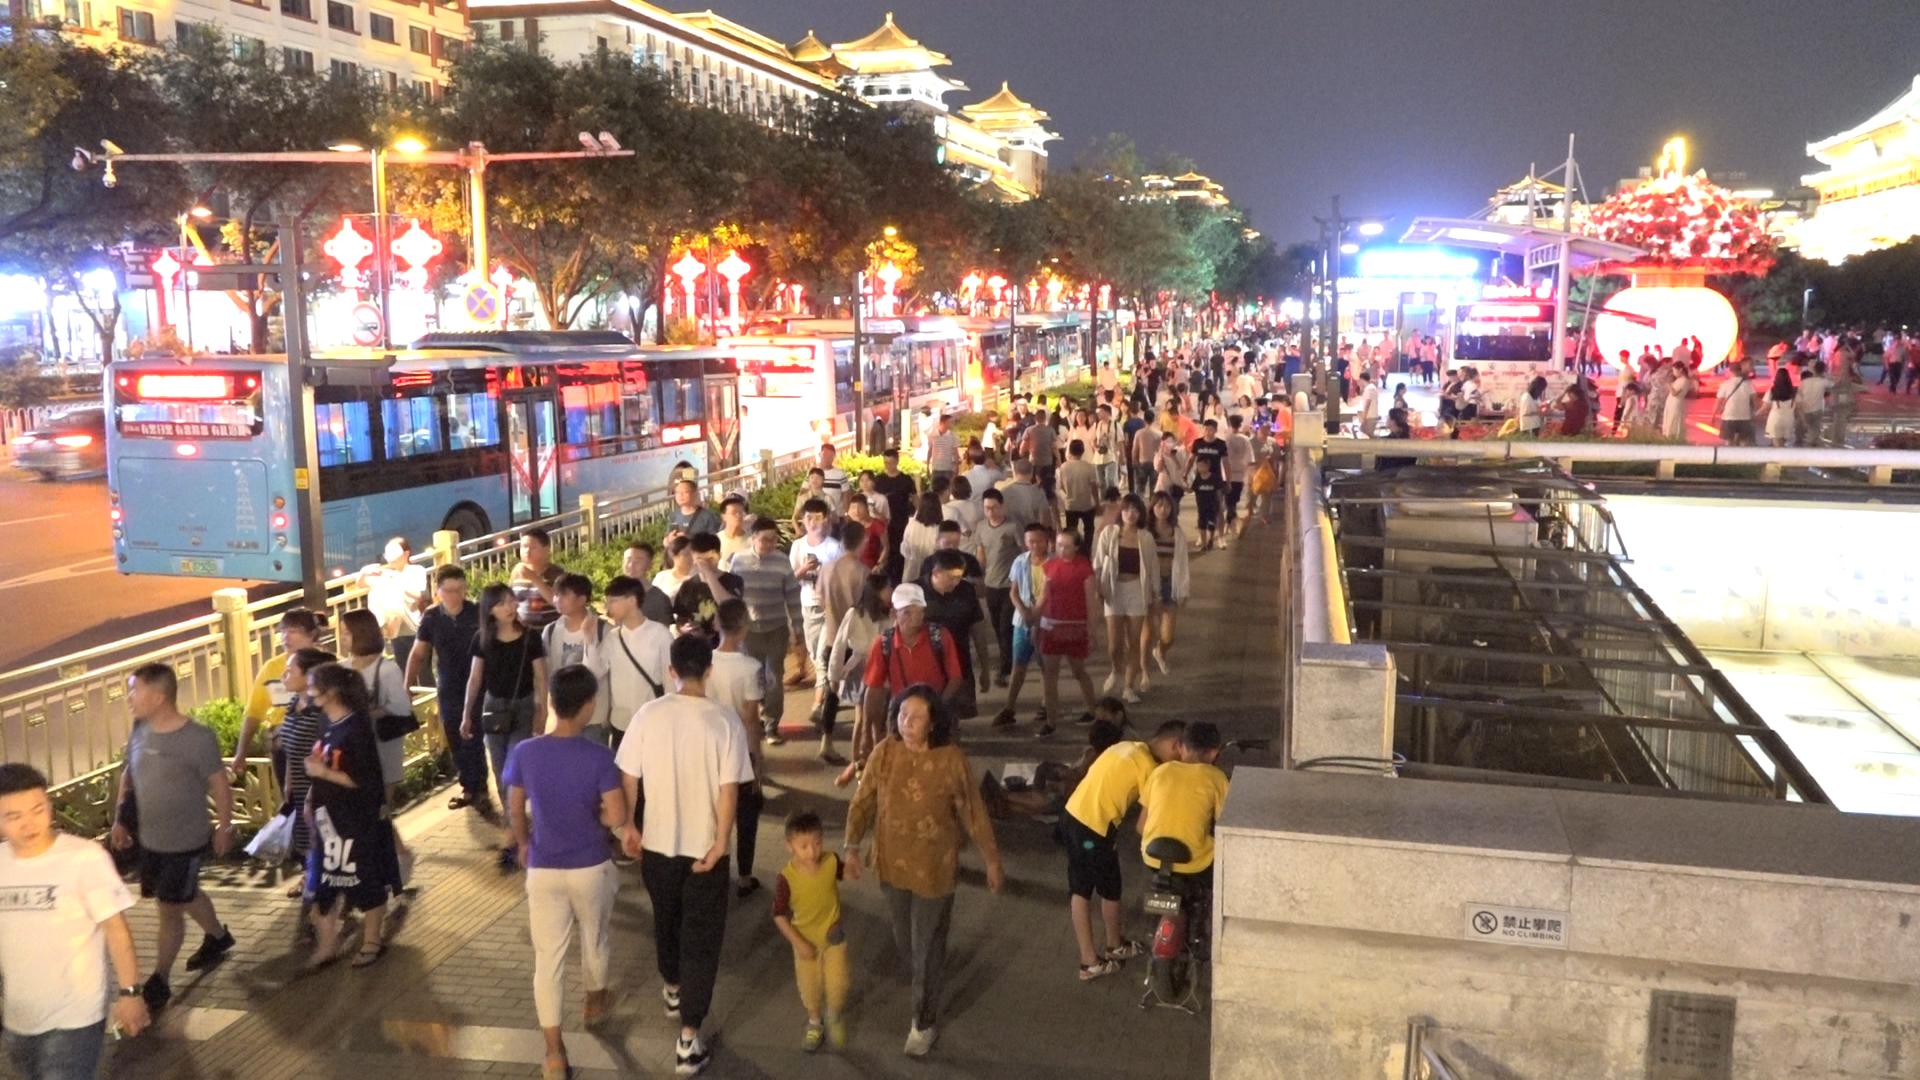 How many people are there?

177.